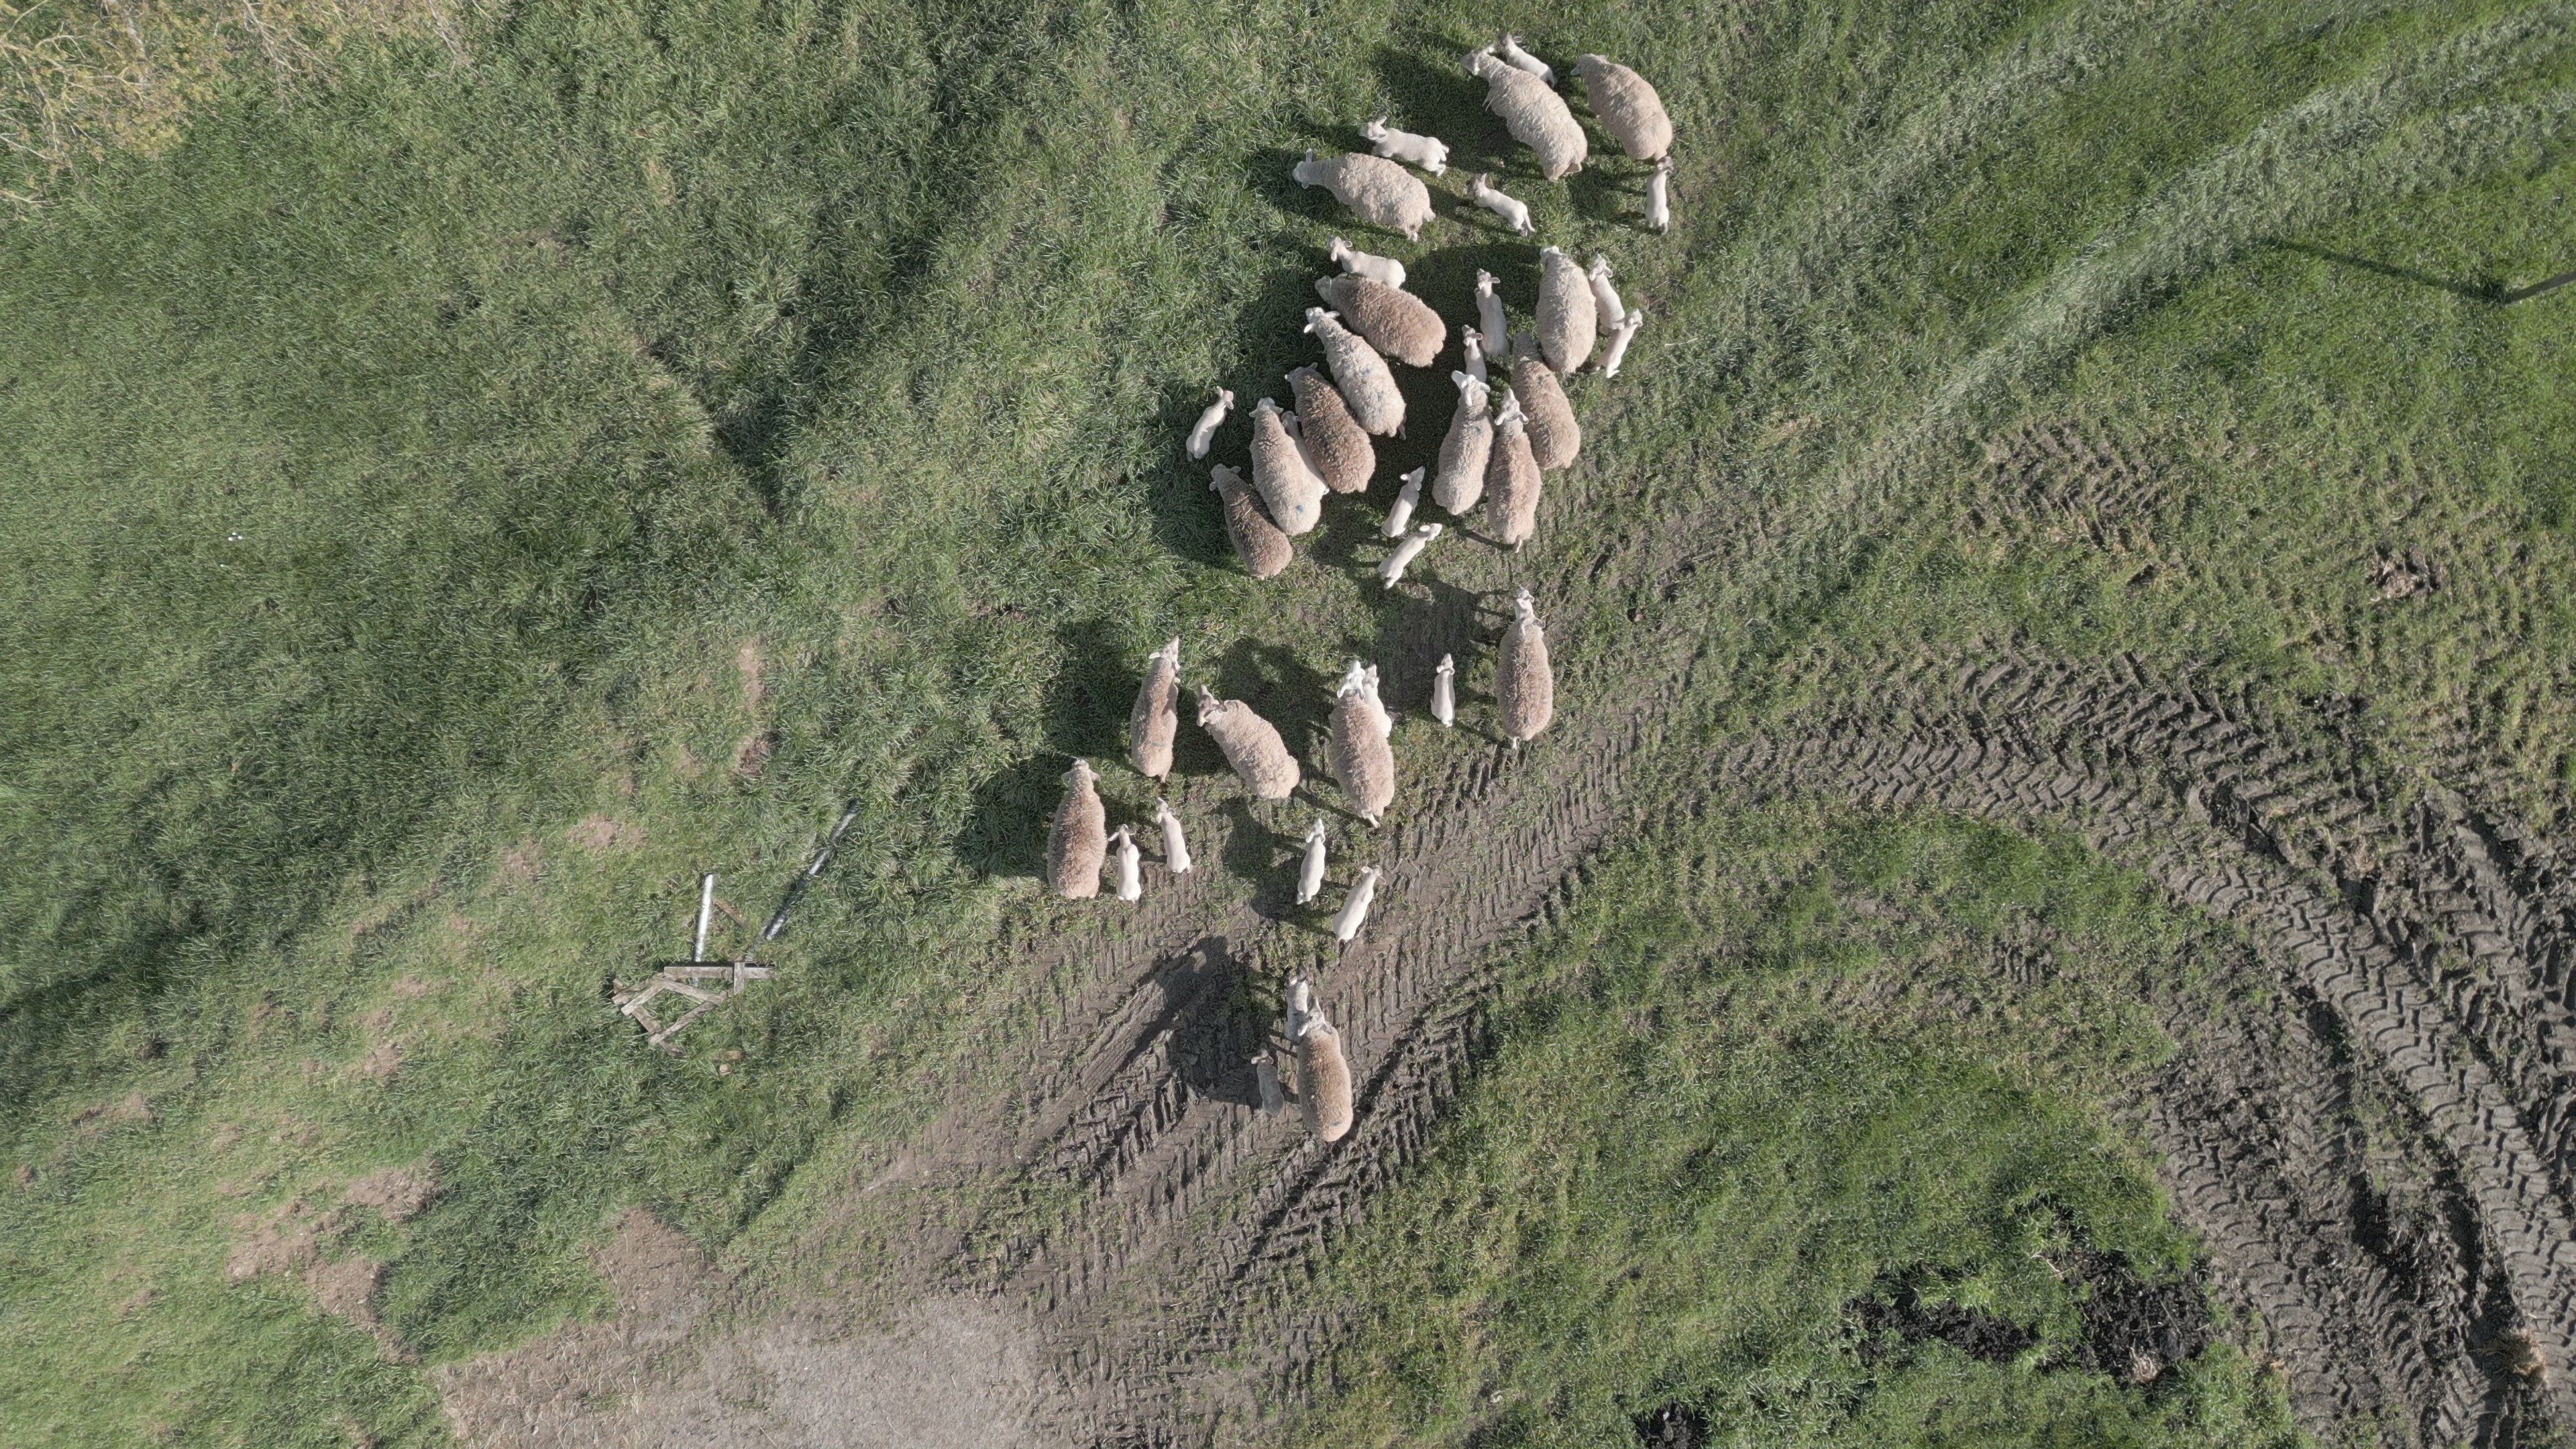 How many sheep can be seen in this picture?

39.